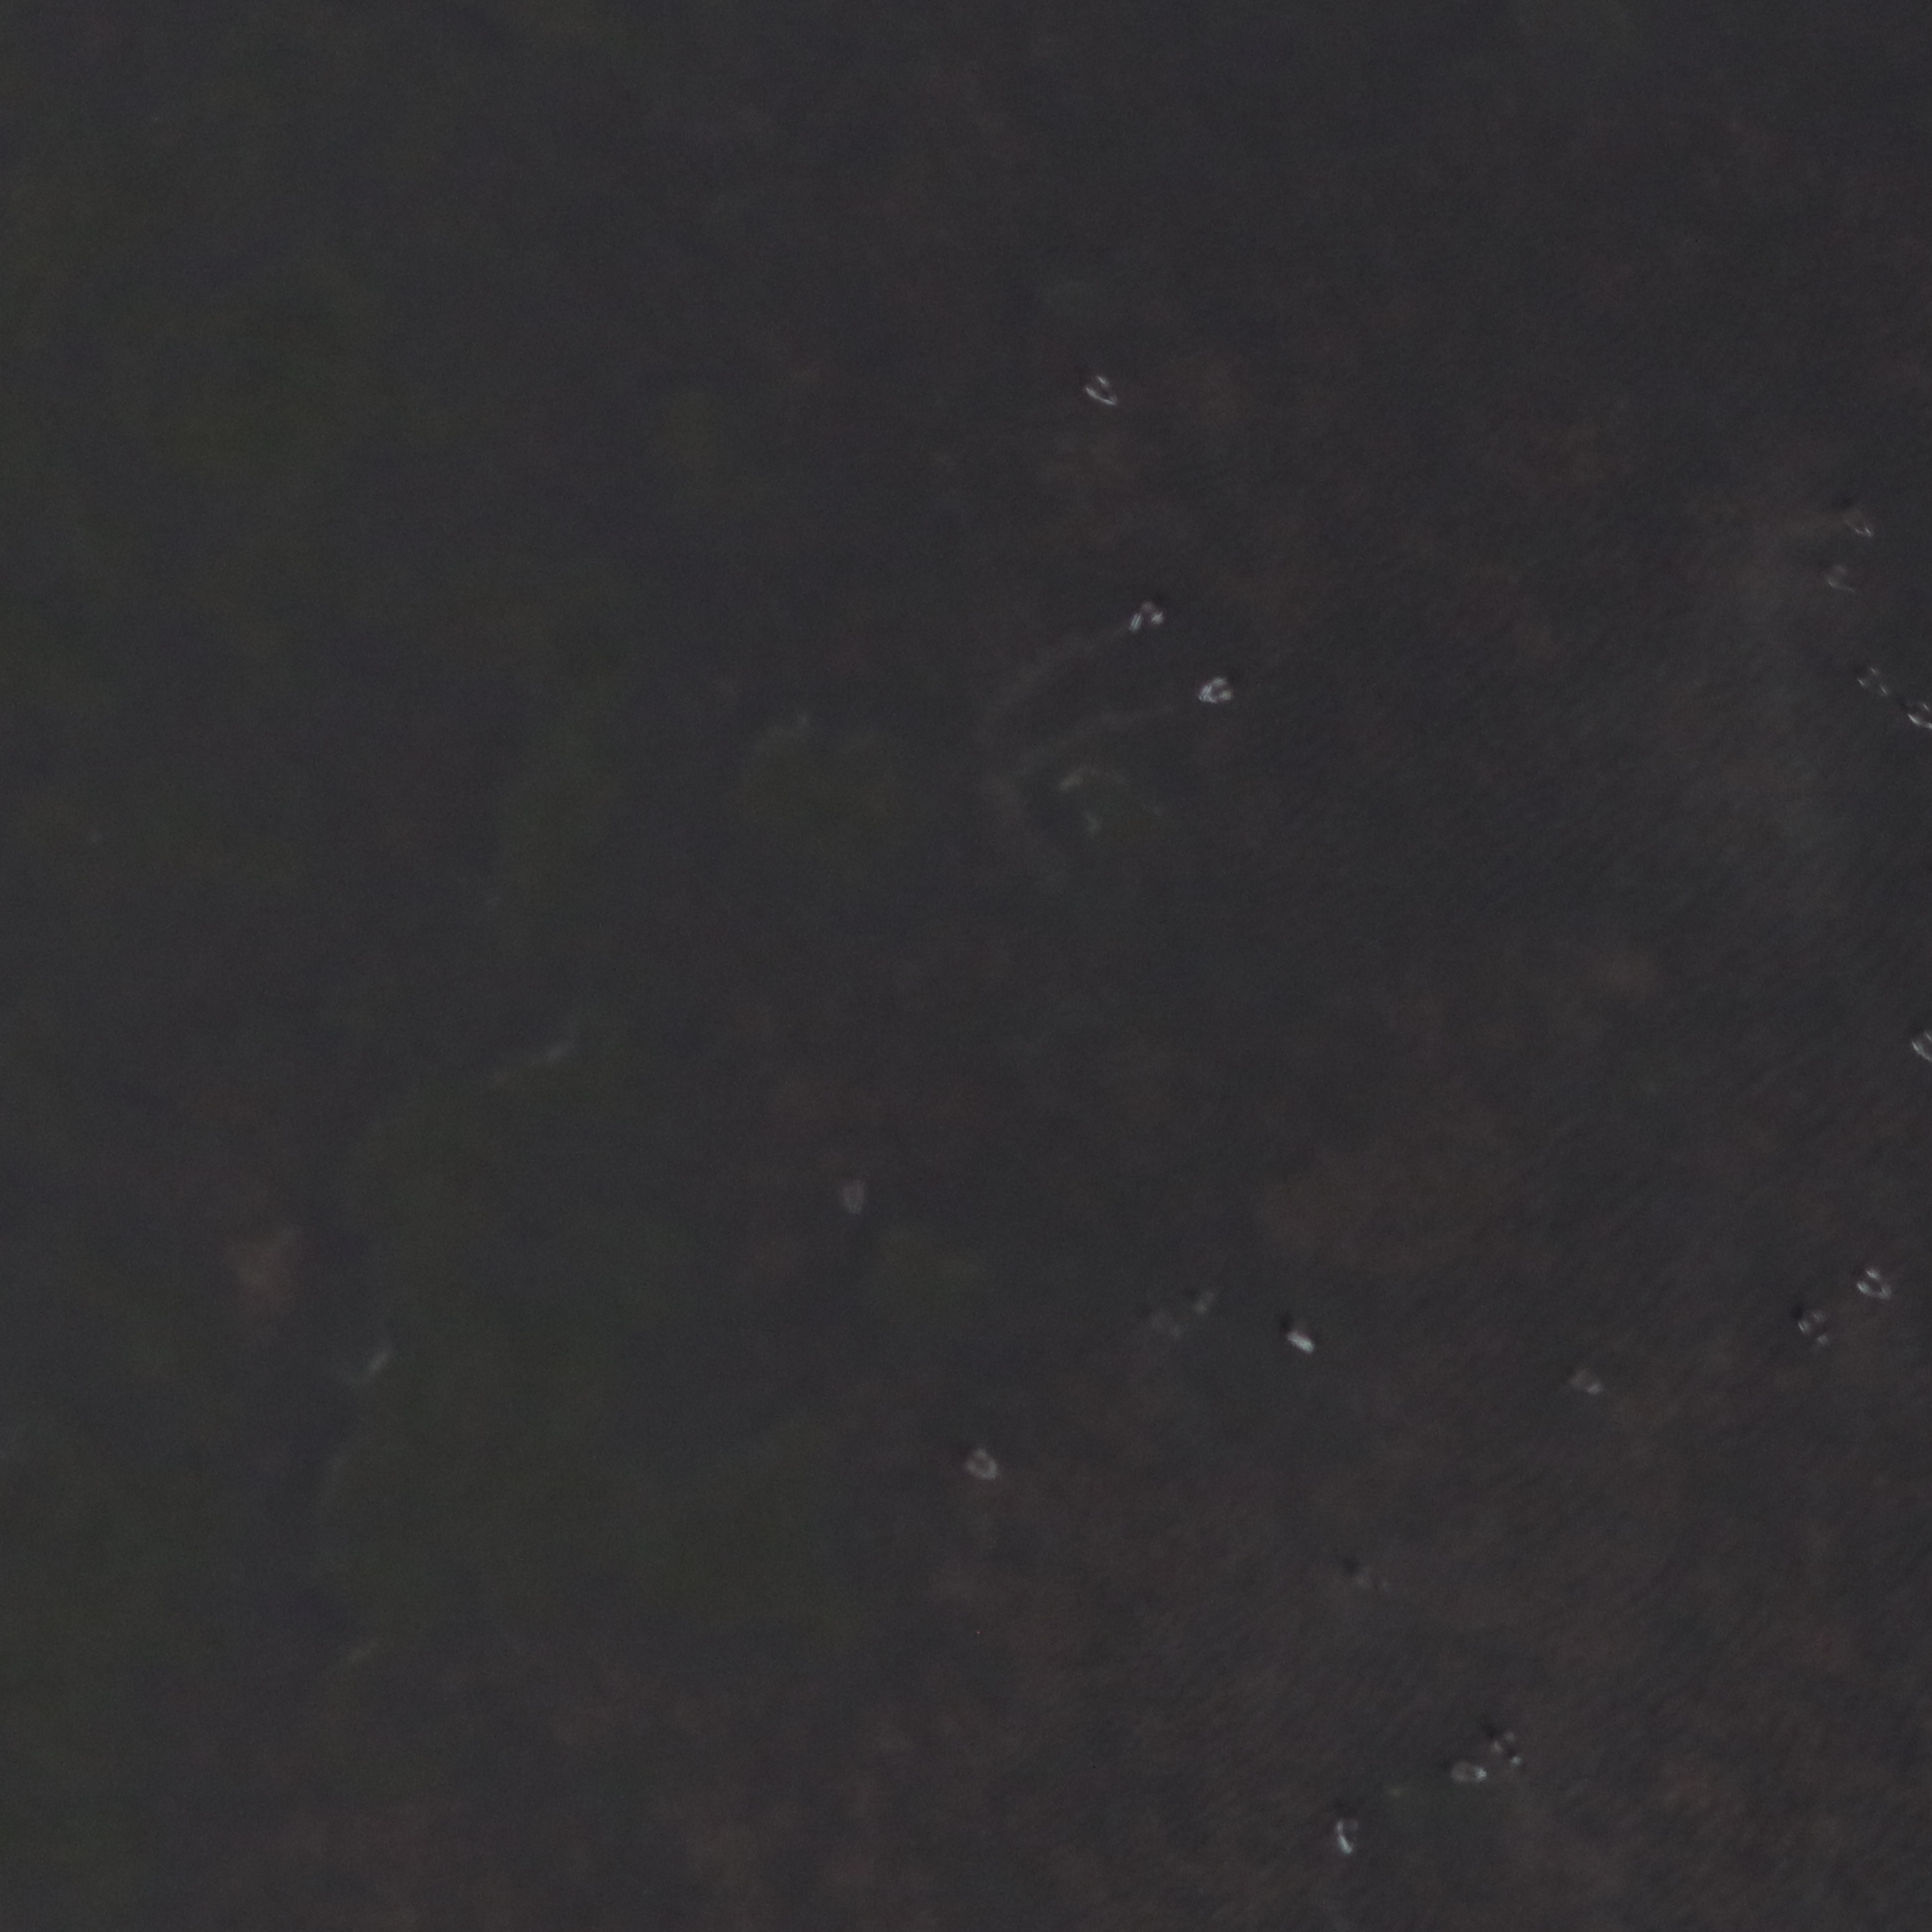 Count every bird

17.